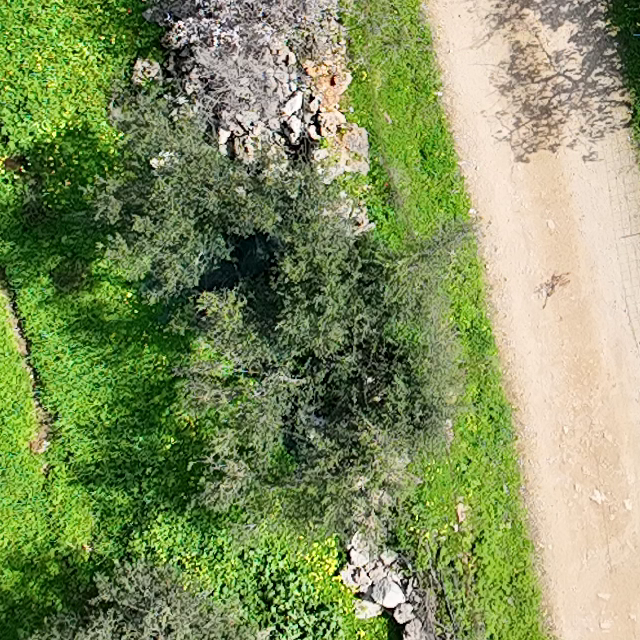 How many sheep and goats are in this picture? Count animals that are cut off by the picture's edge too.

0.